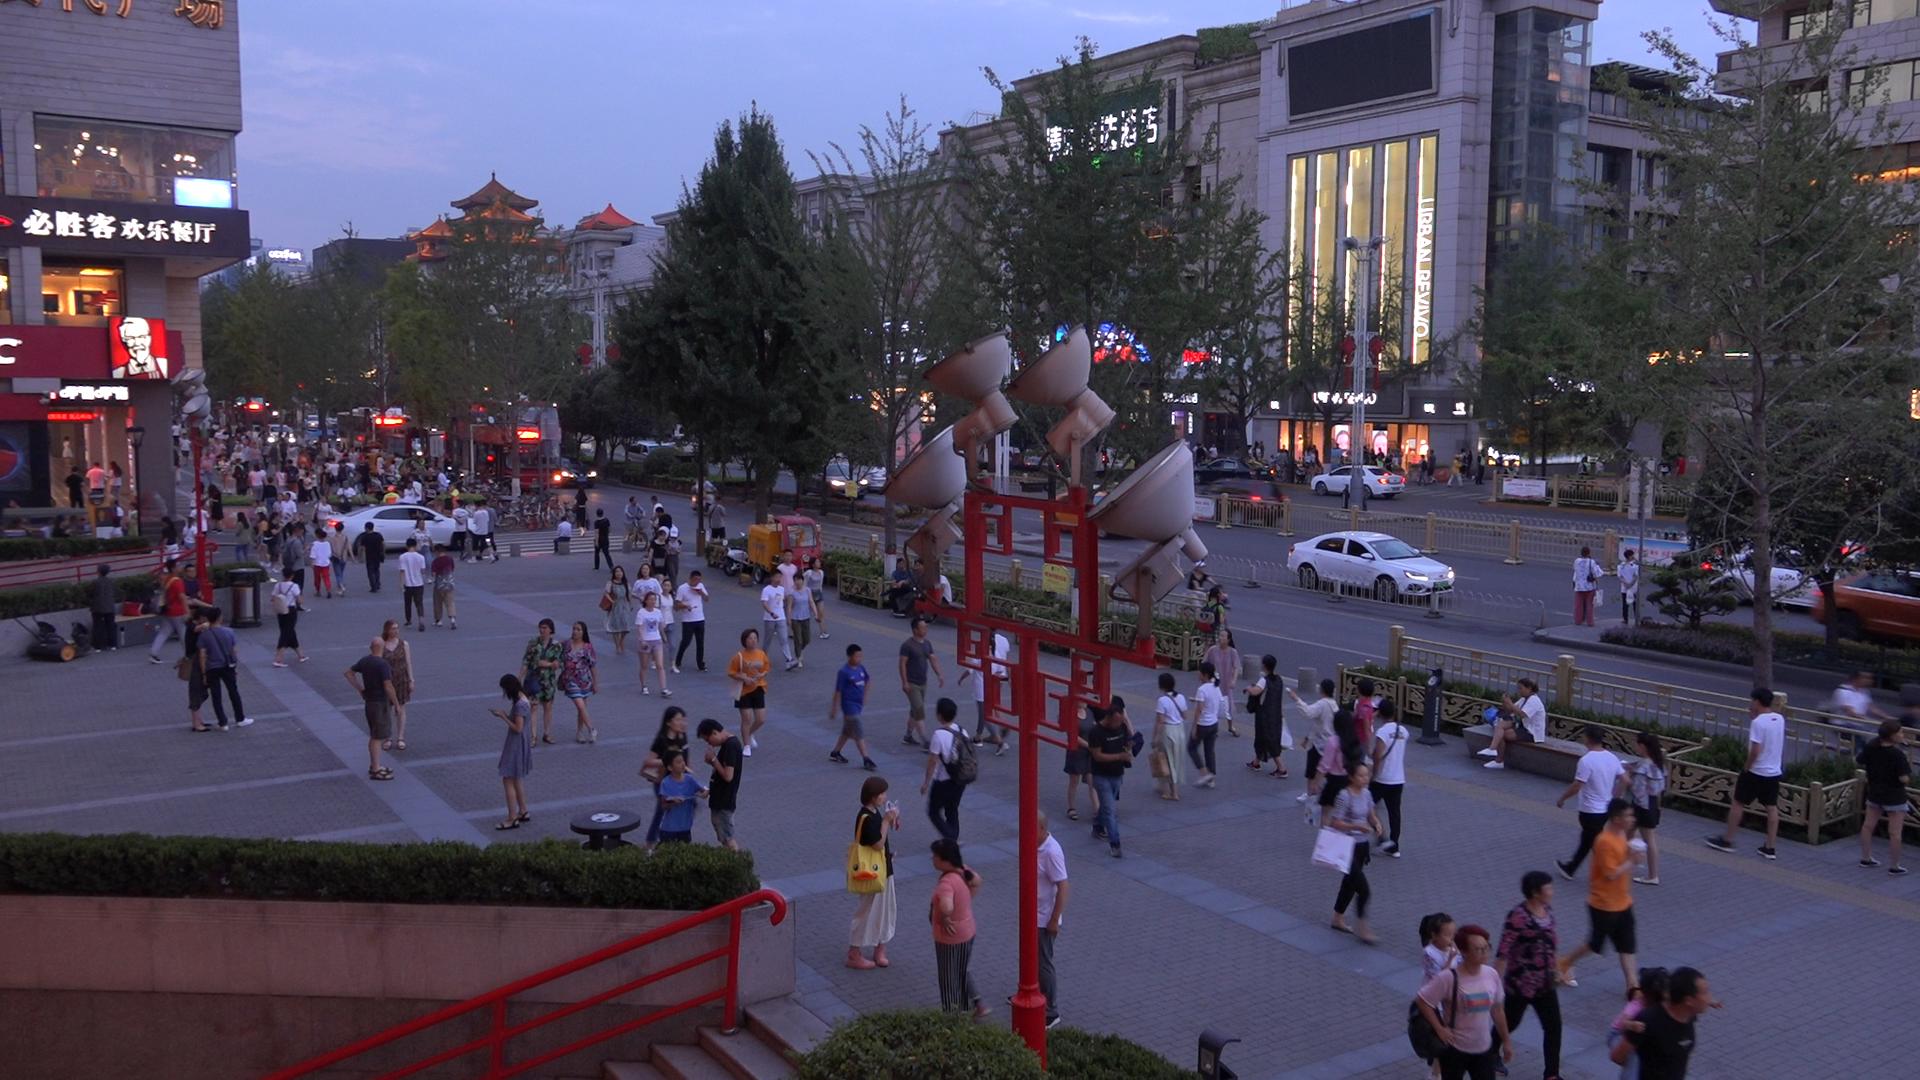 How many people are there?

189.